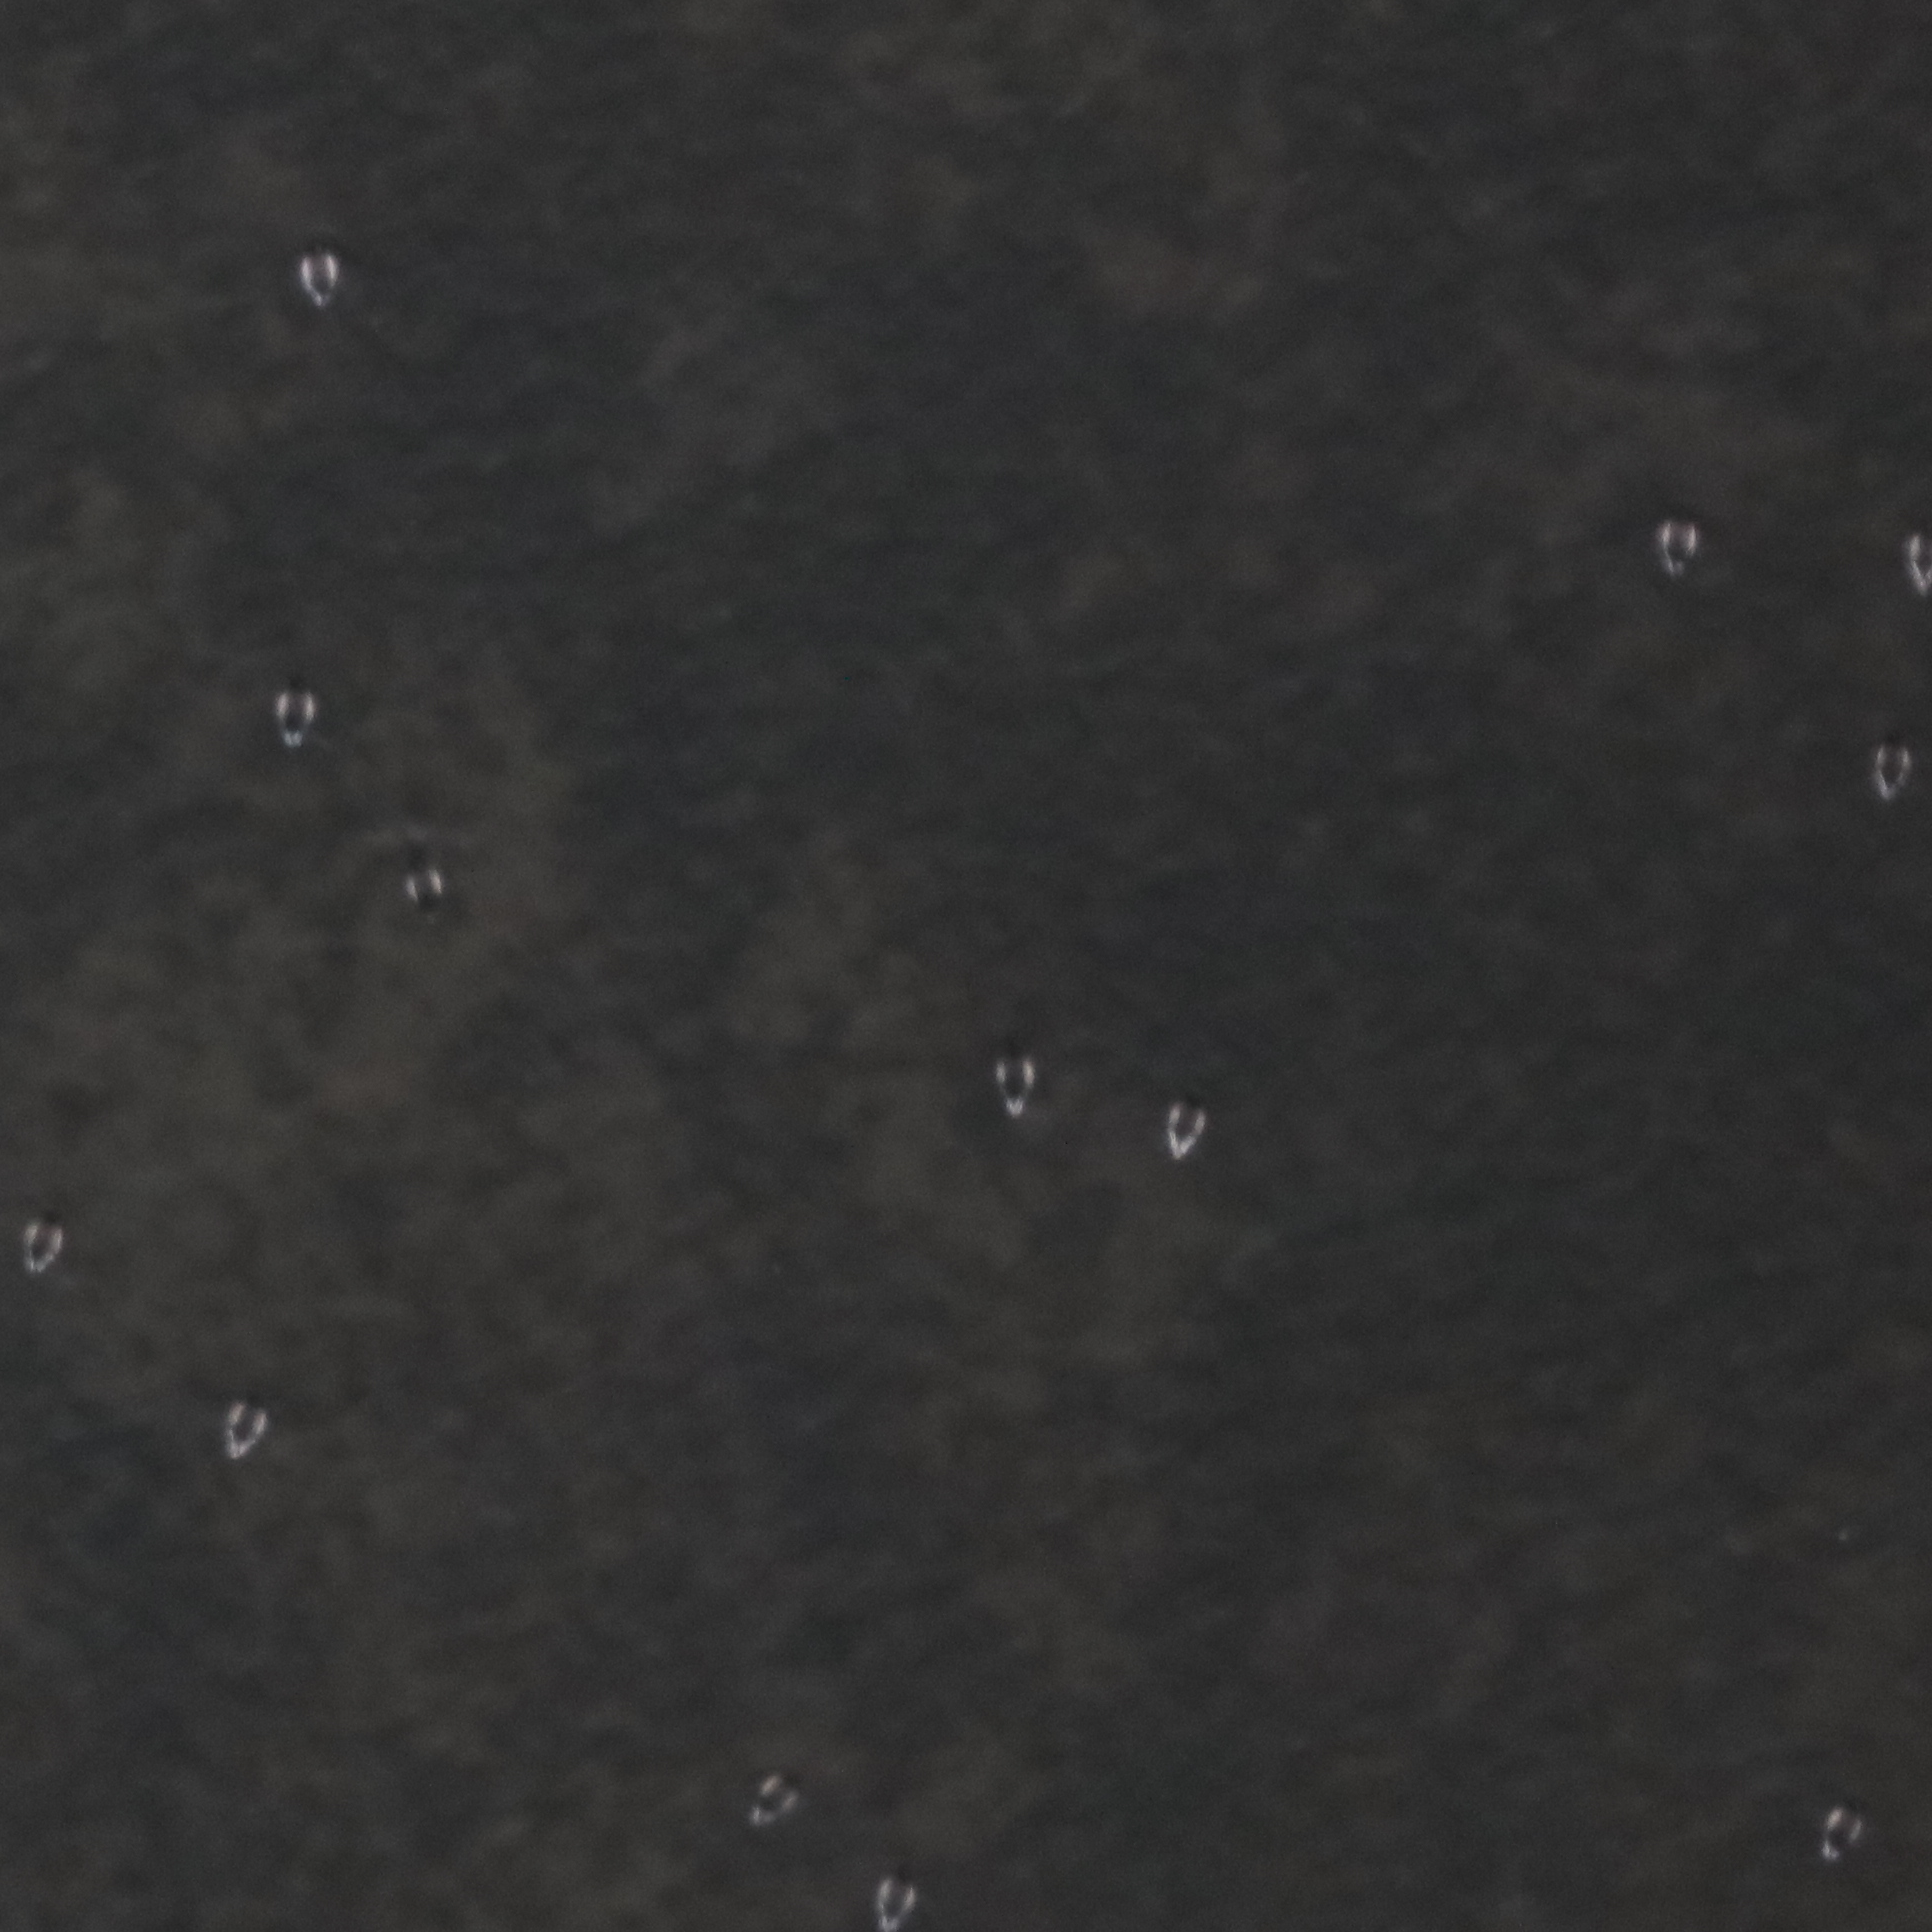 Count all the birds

13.